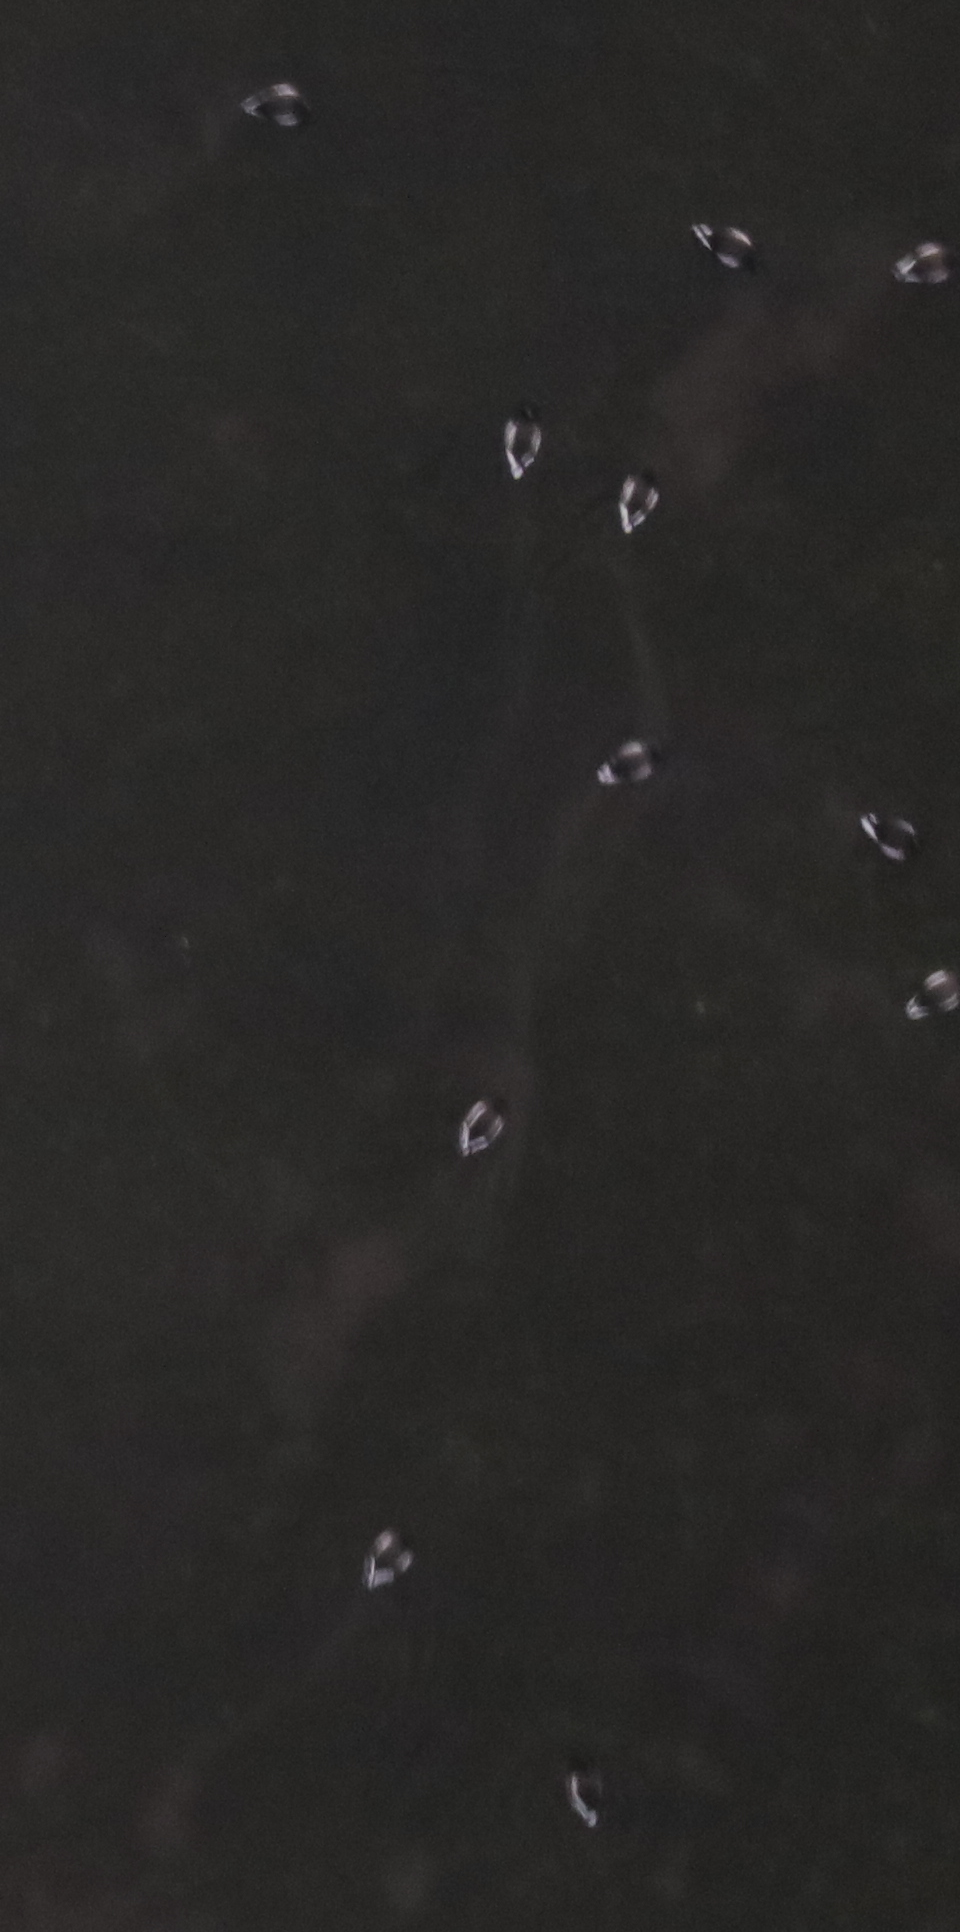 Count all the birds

11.